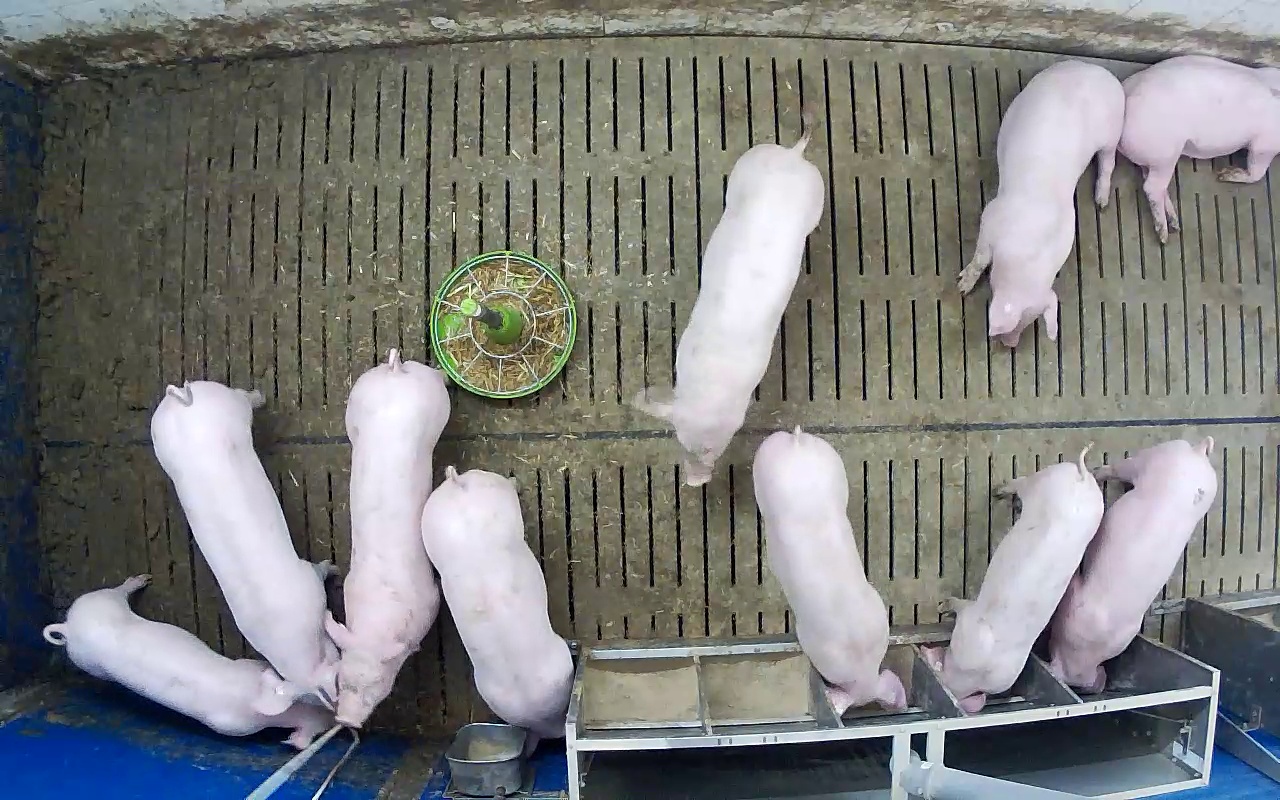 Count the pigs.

10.